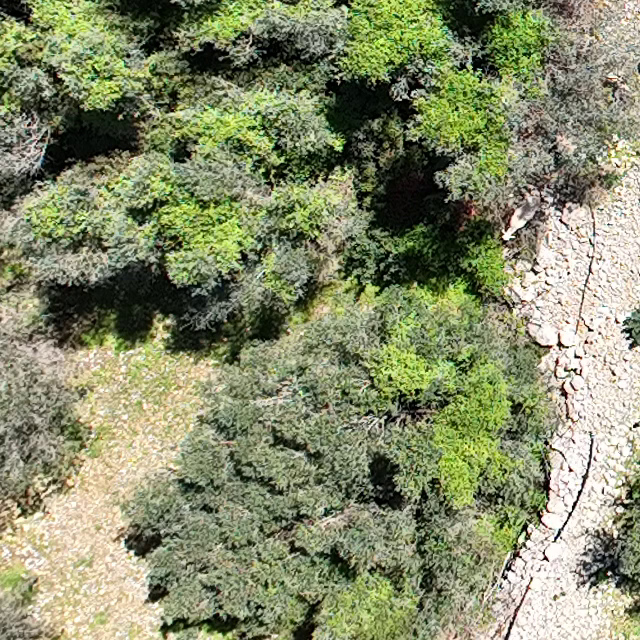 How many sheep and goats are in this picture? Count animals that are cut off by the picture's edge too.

1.